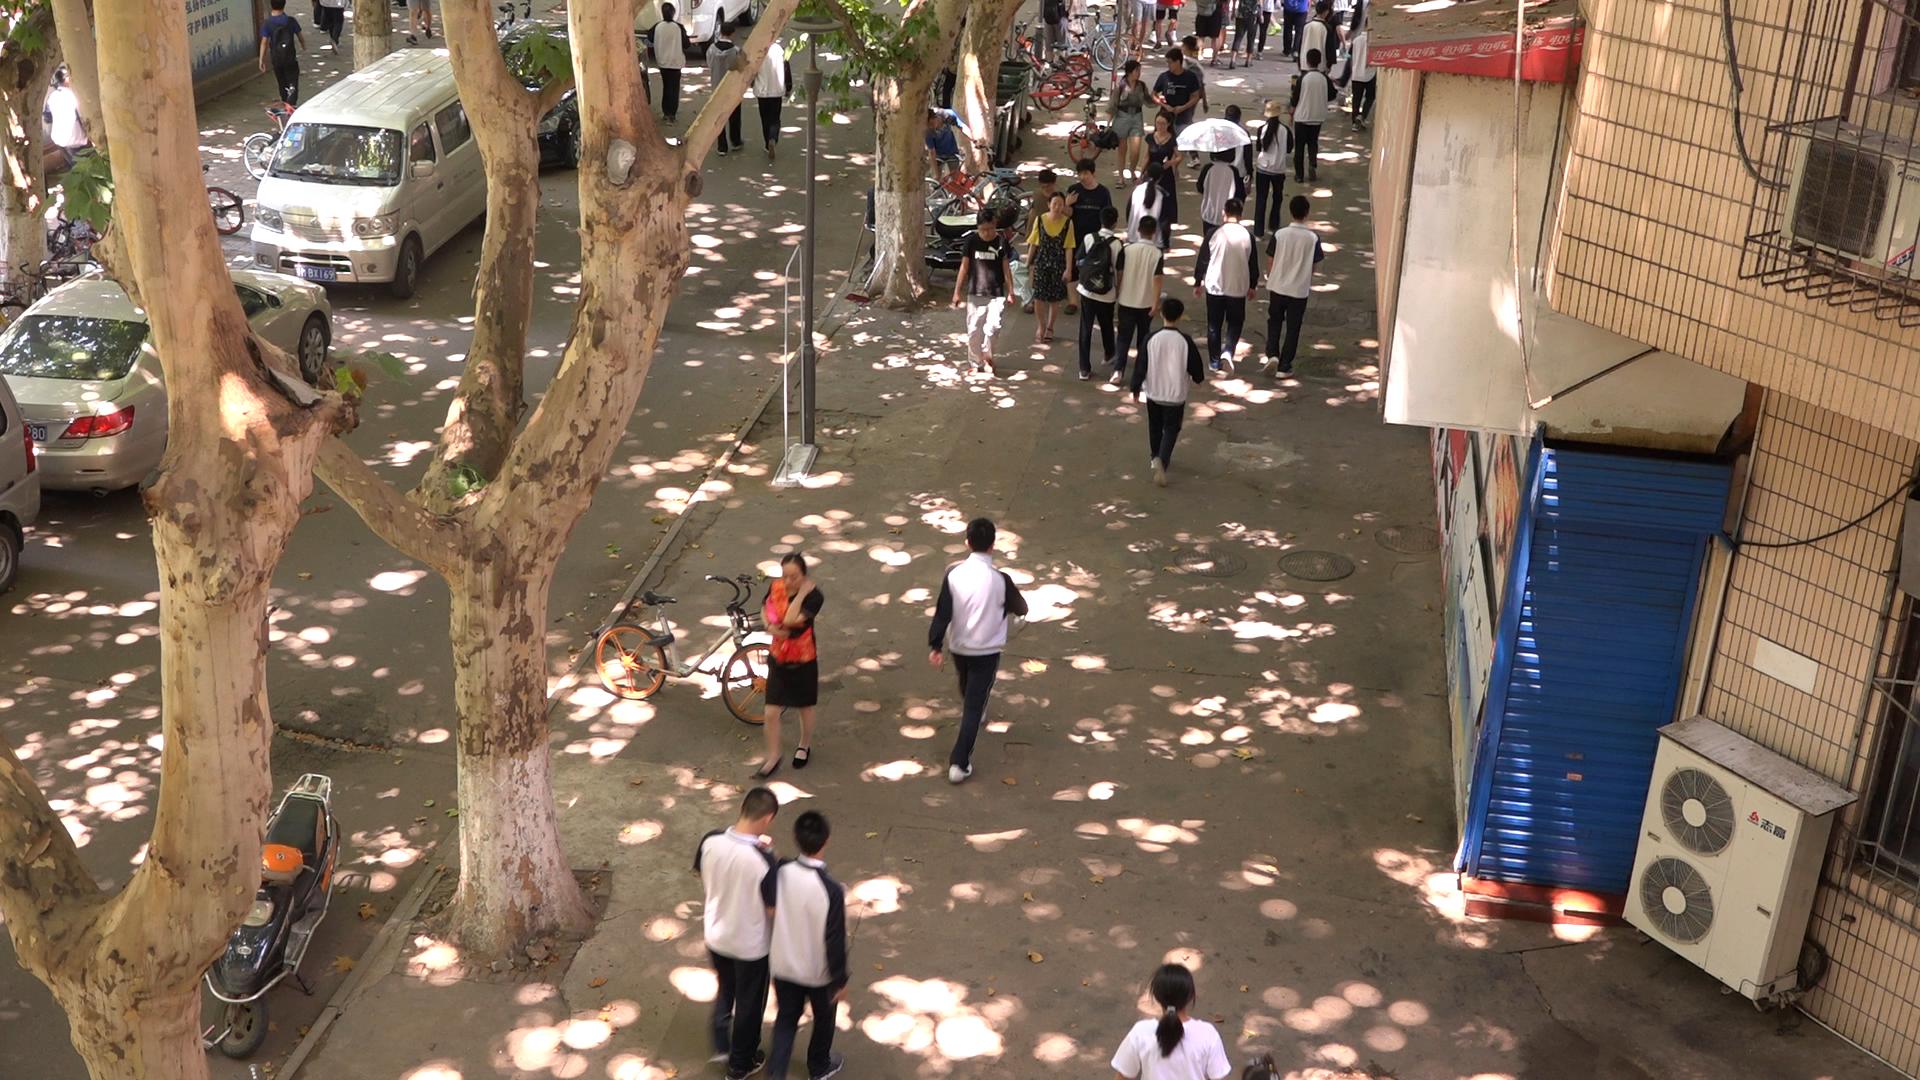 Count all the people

30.